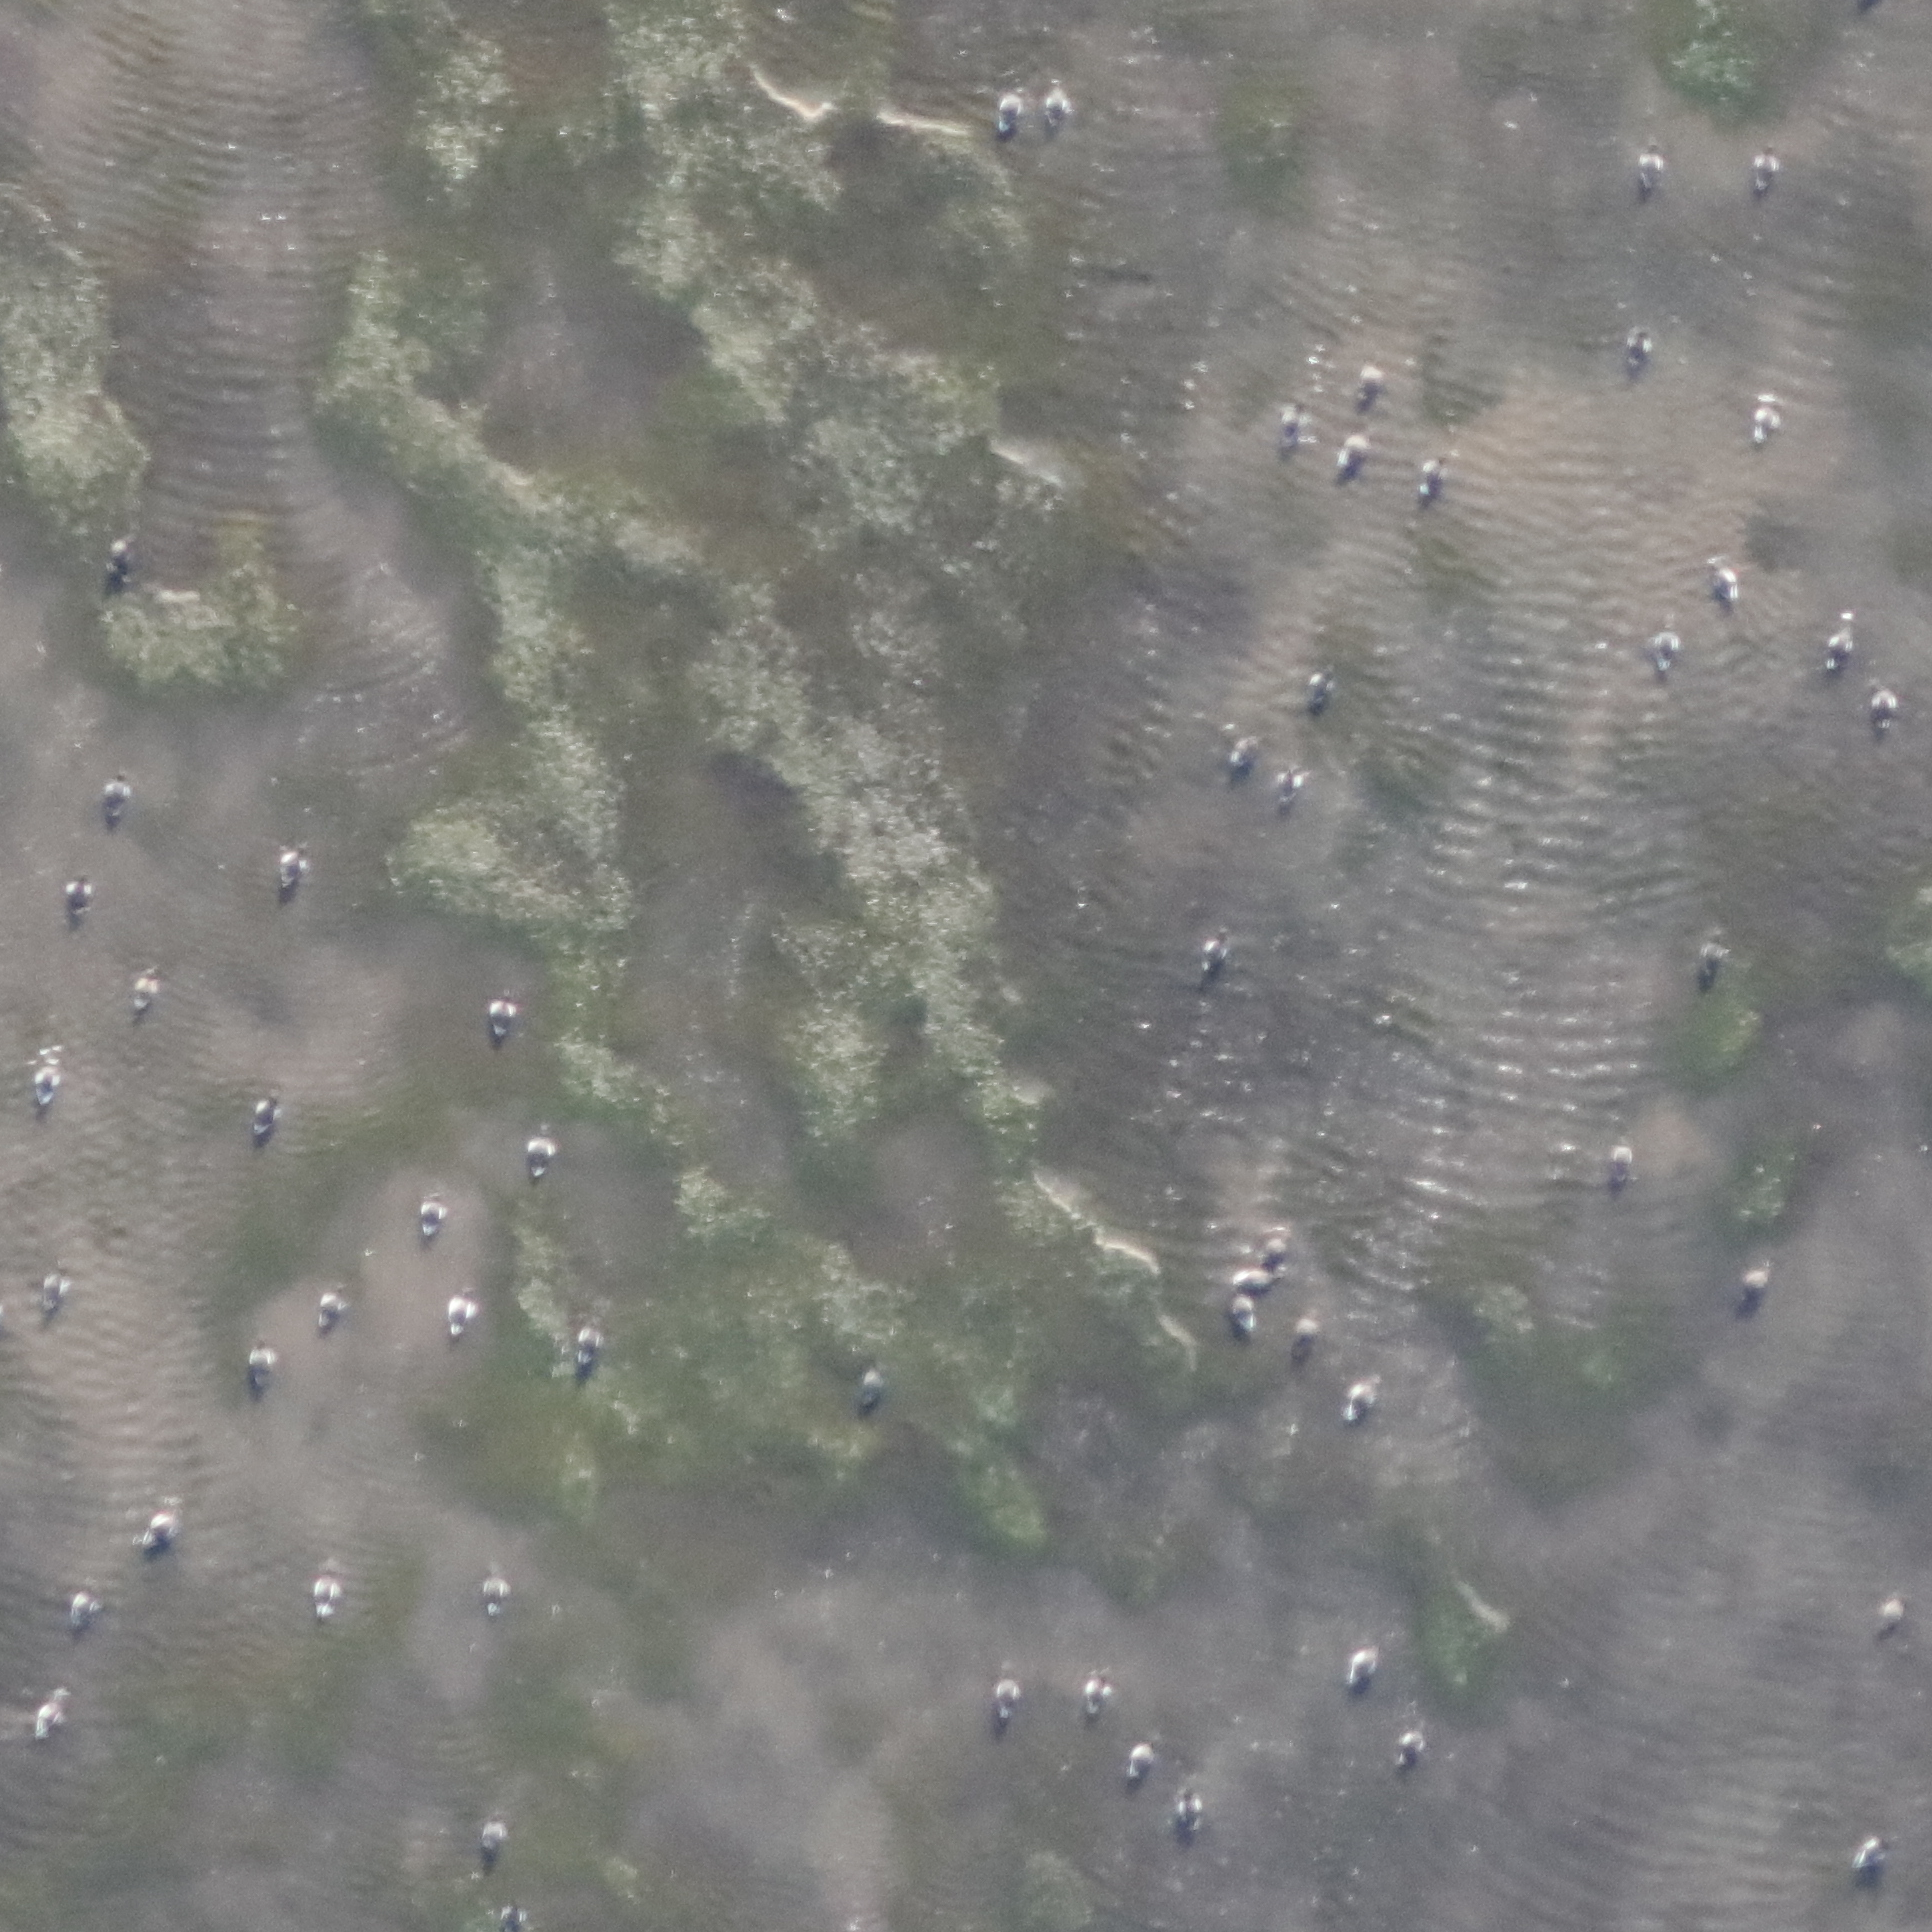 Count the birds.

54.